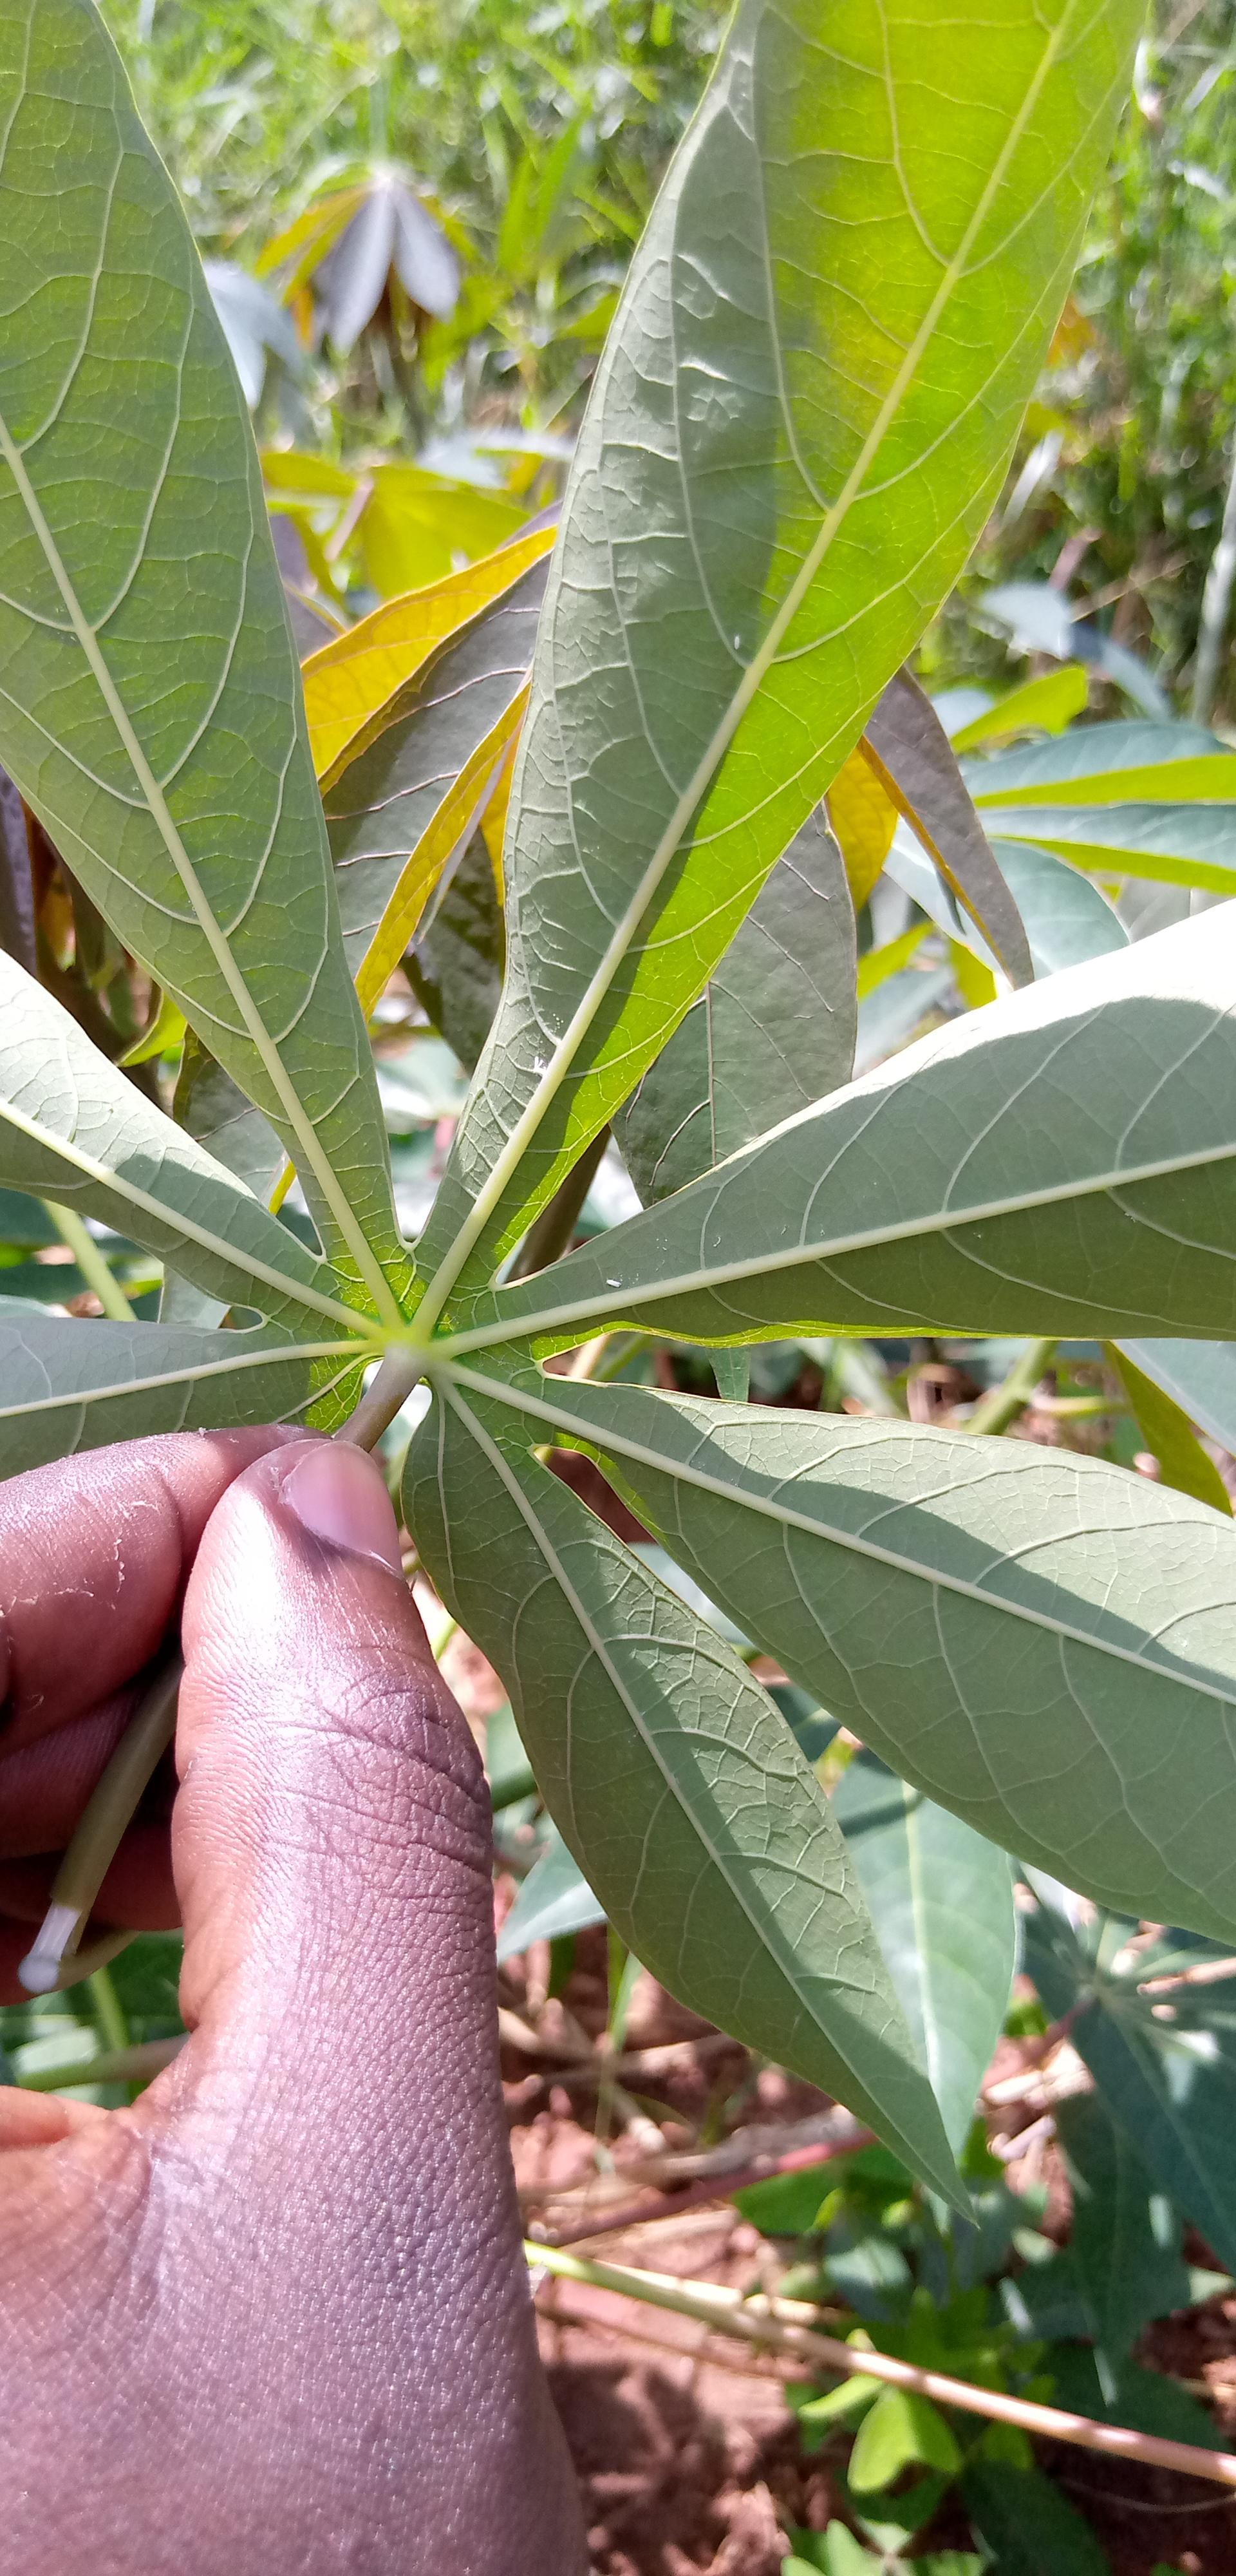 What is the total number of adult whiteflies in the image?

2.